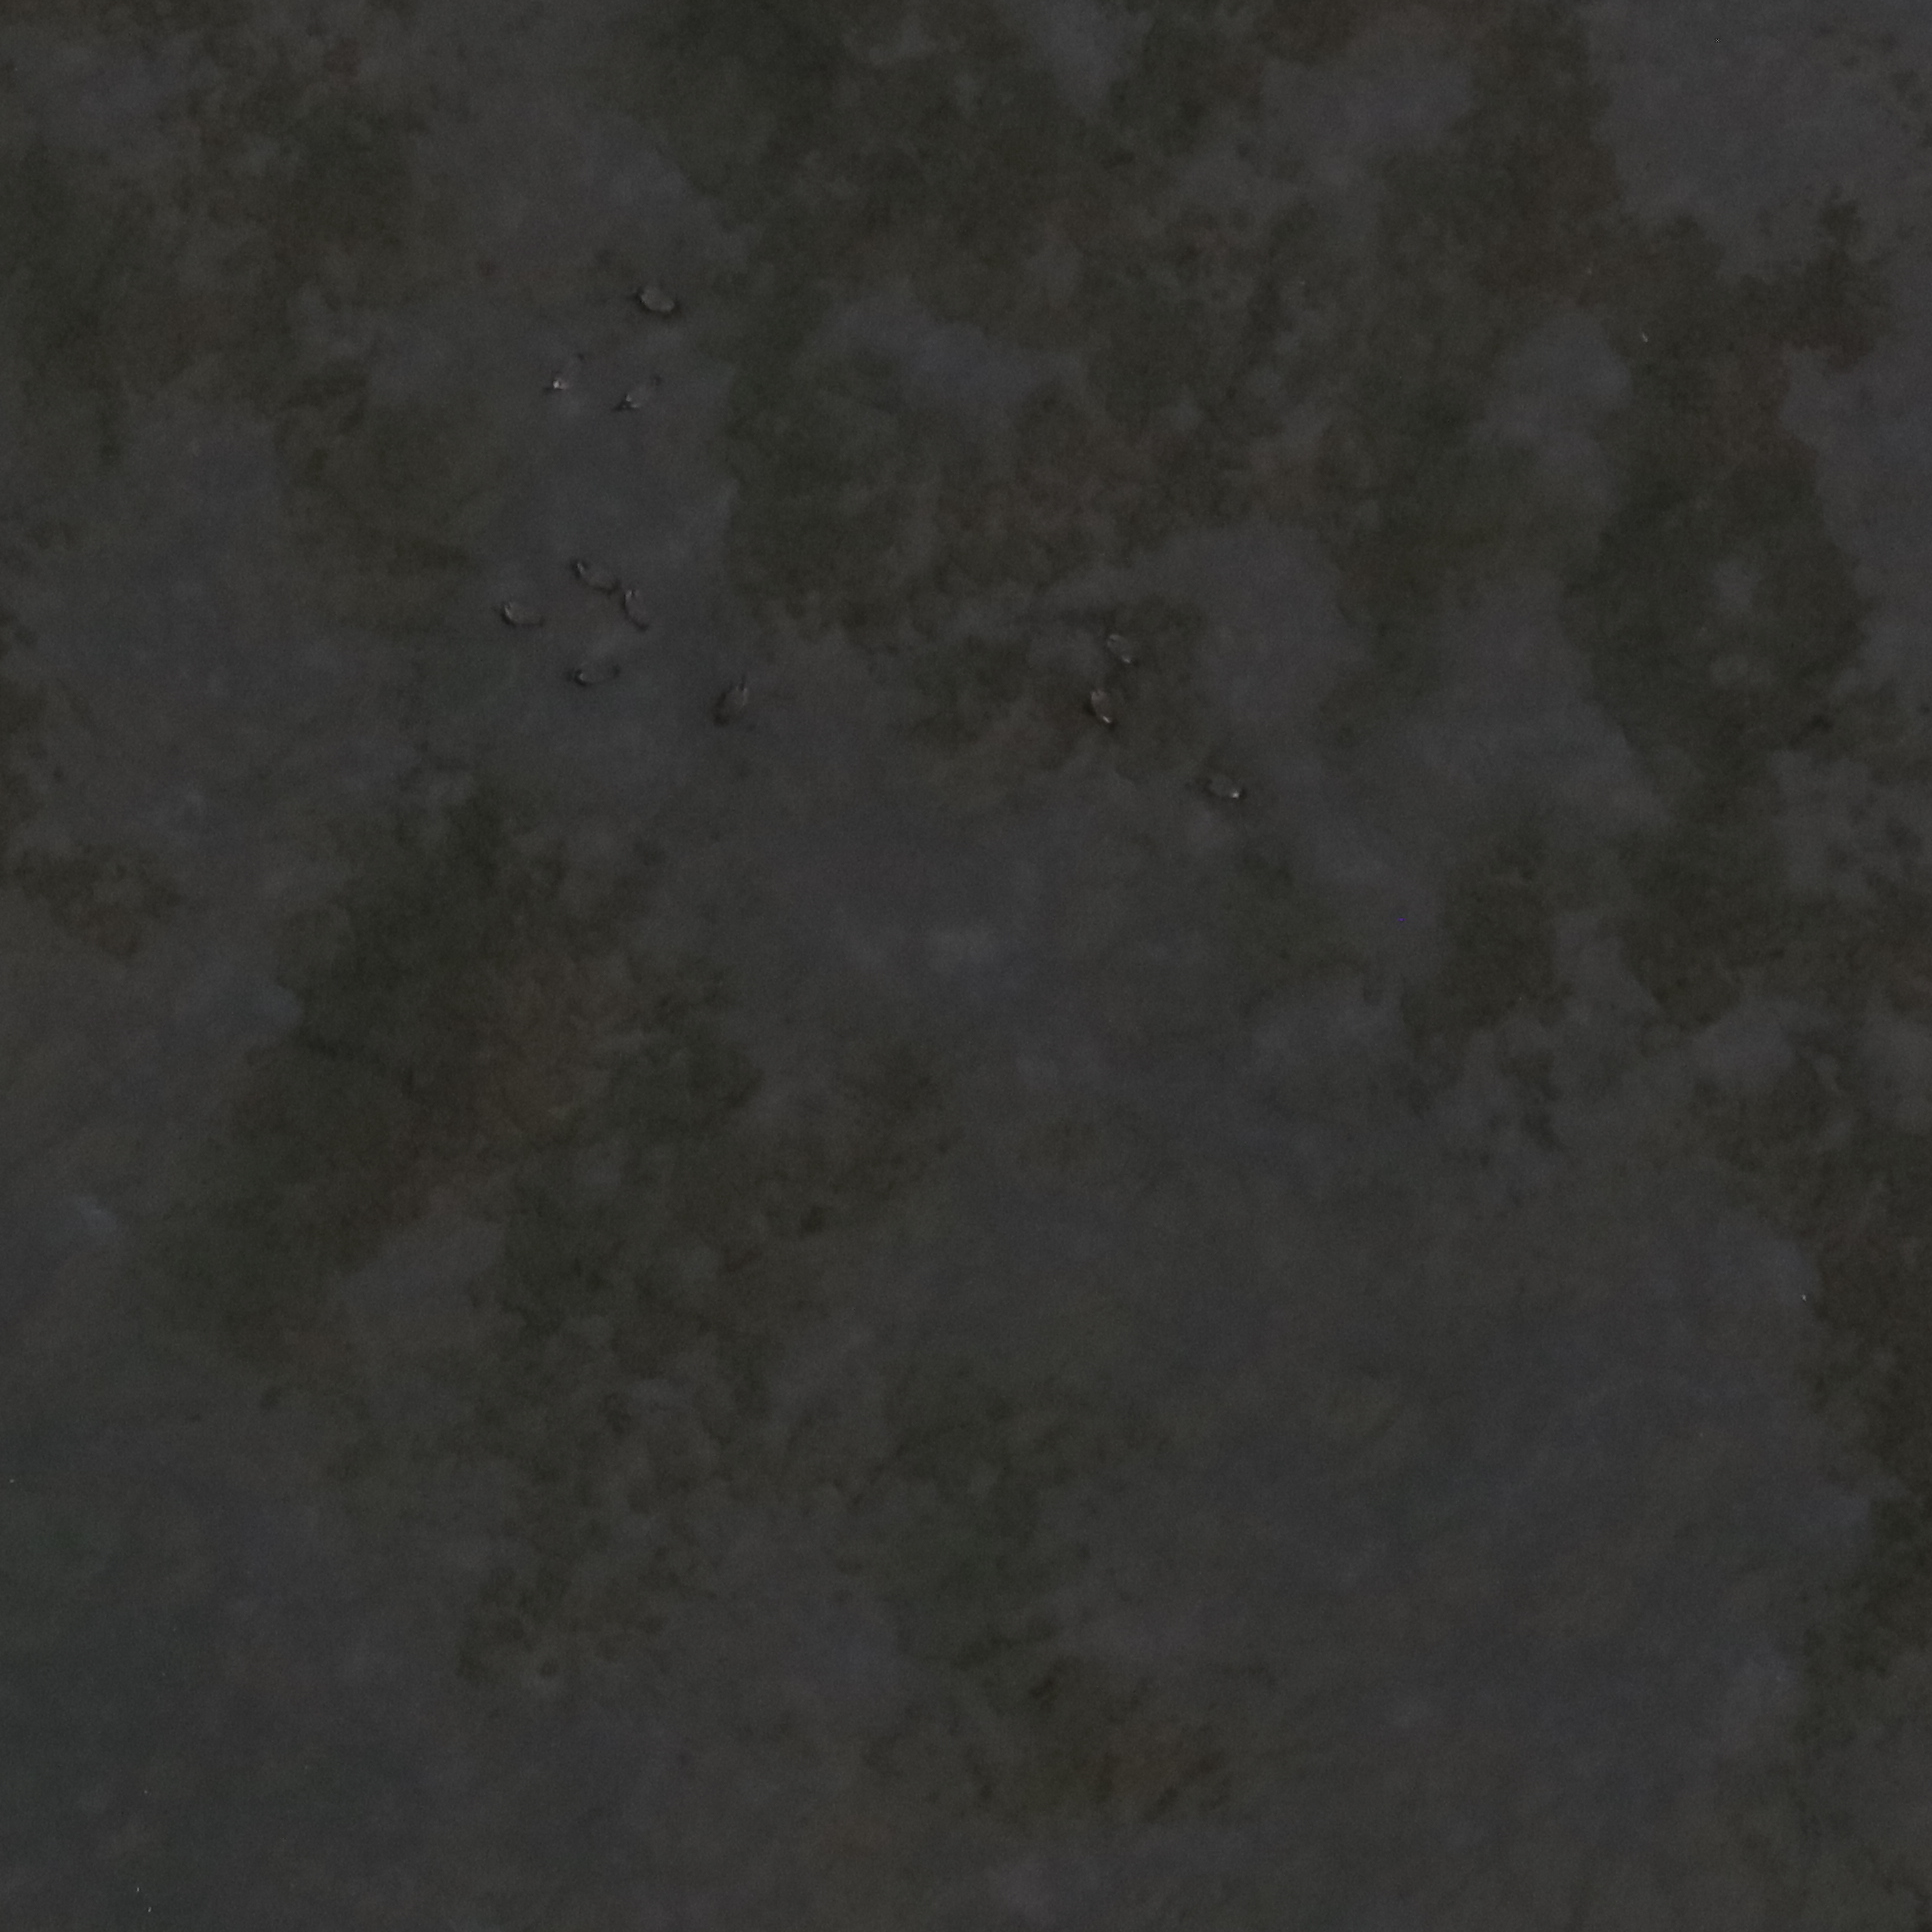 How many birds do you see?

11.